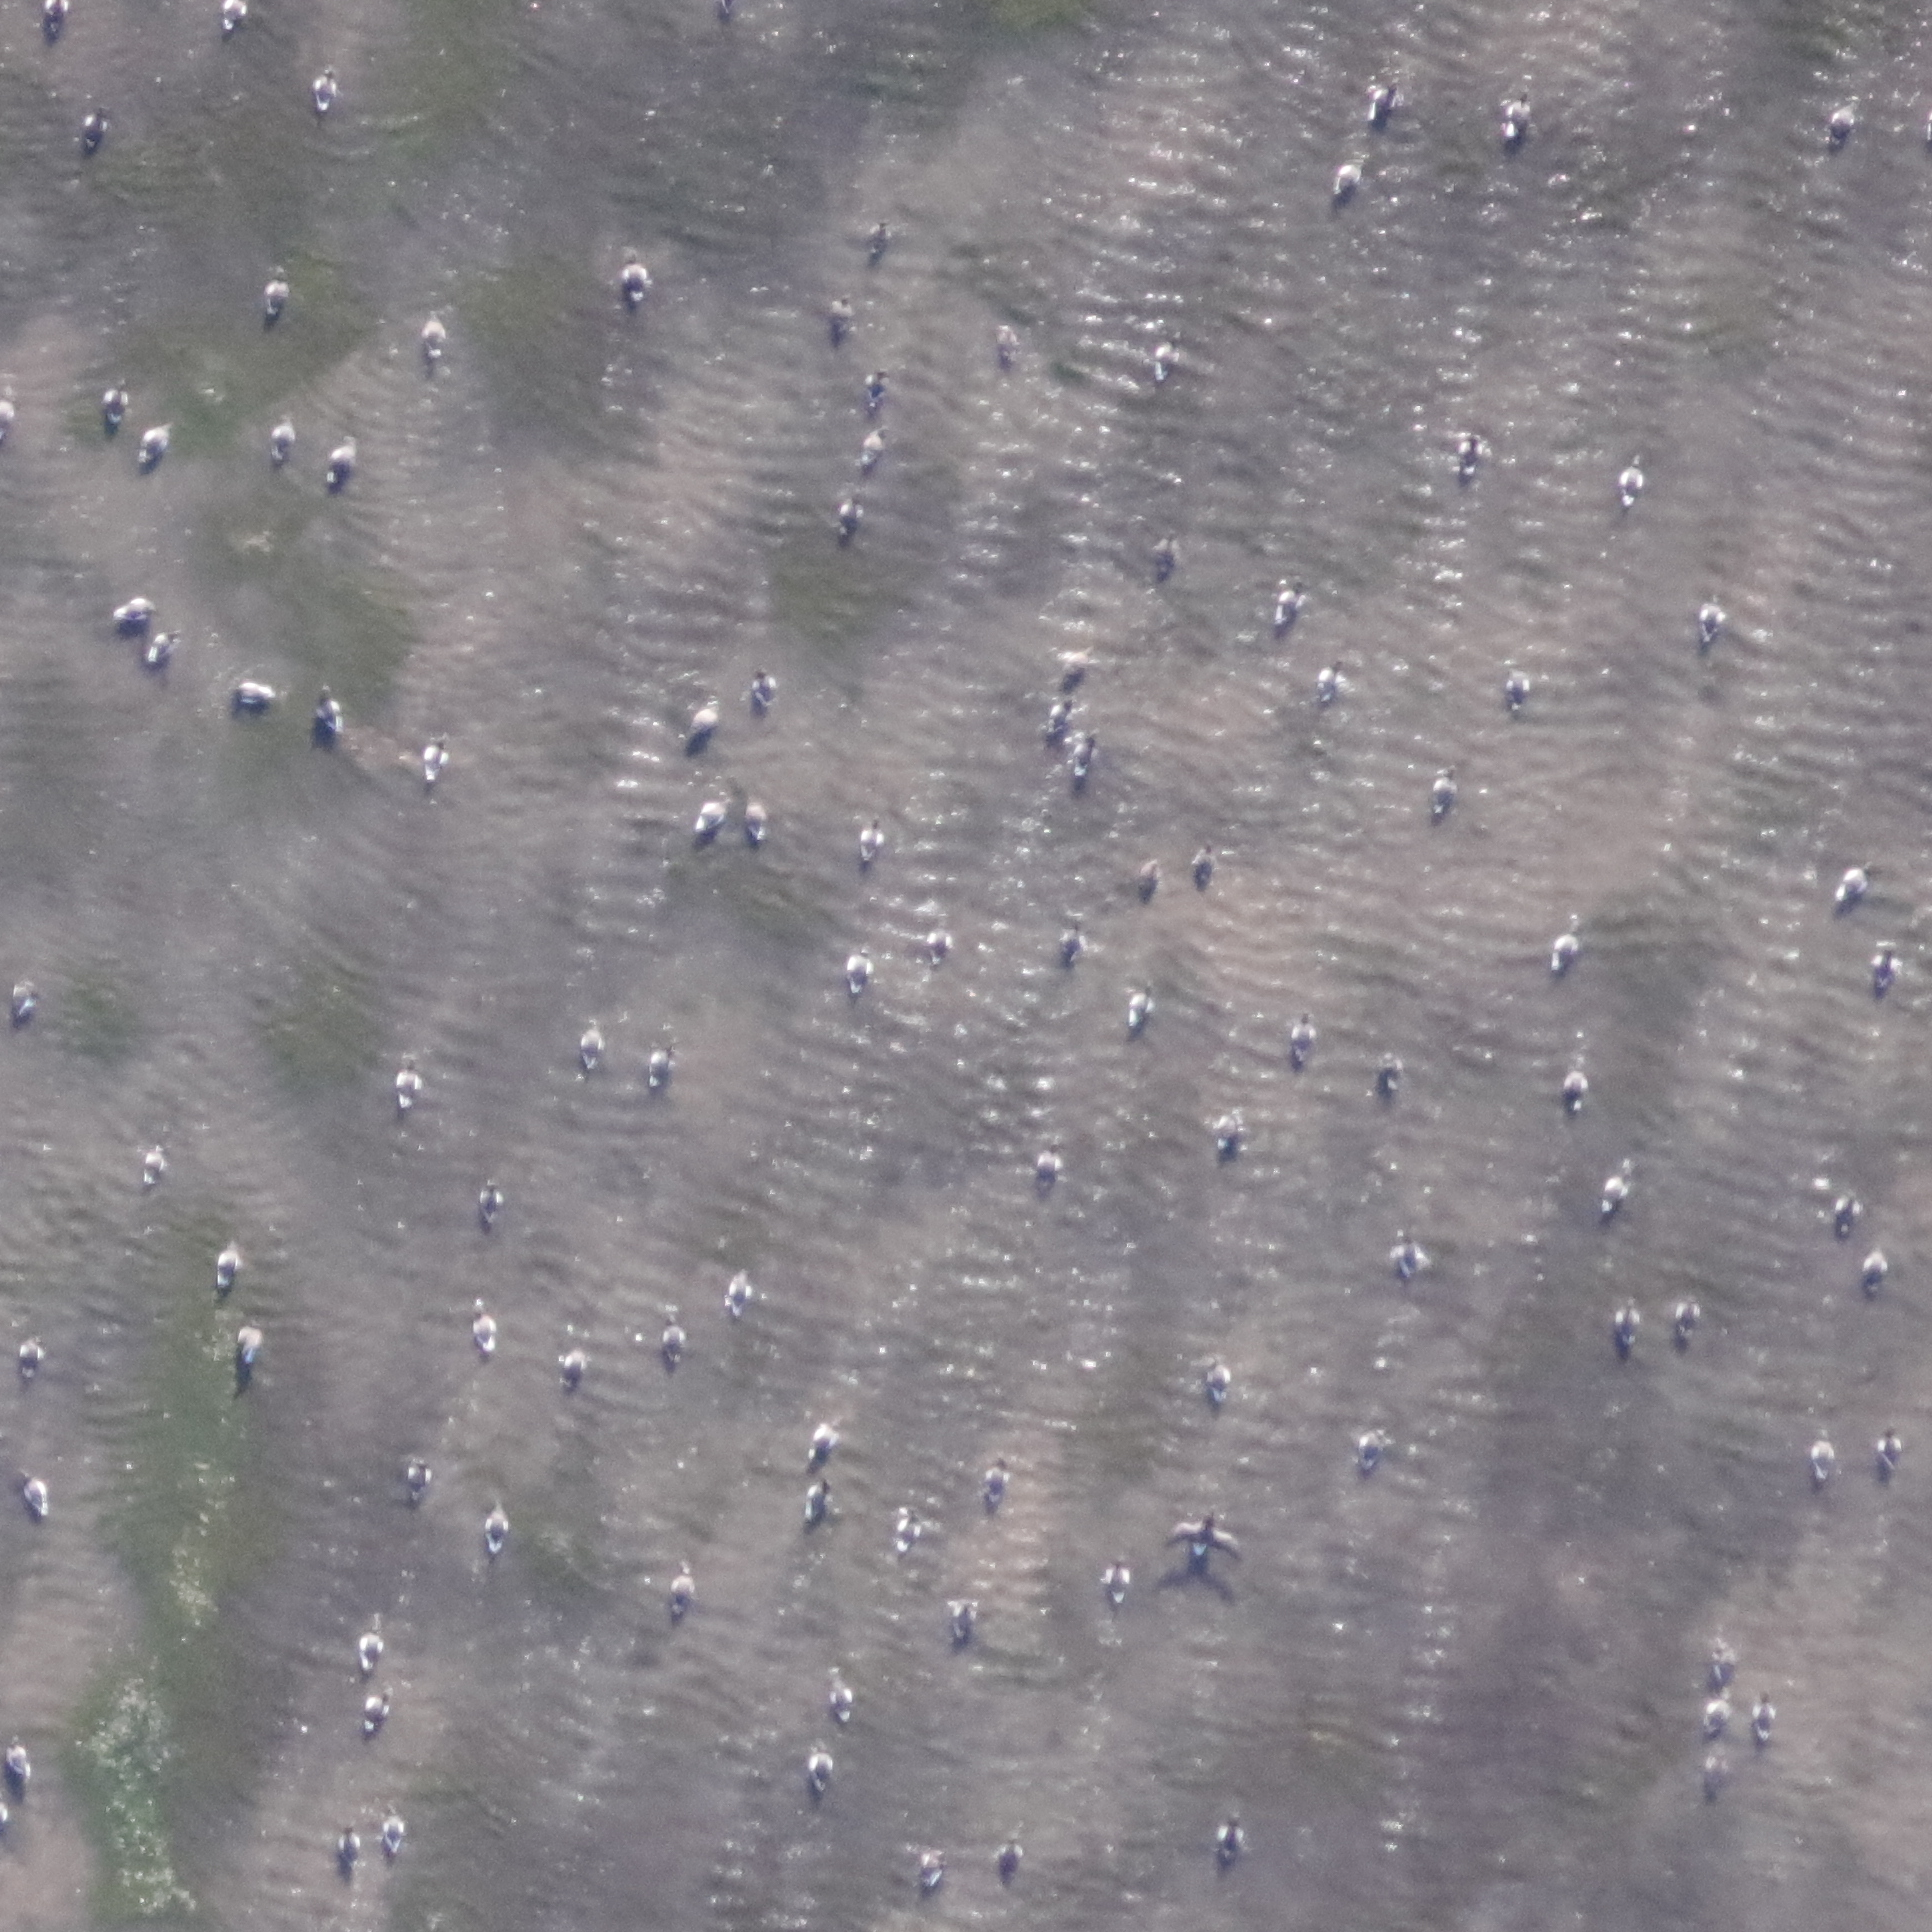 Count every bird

105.